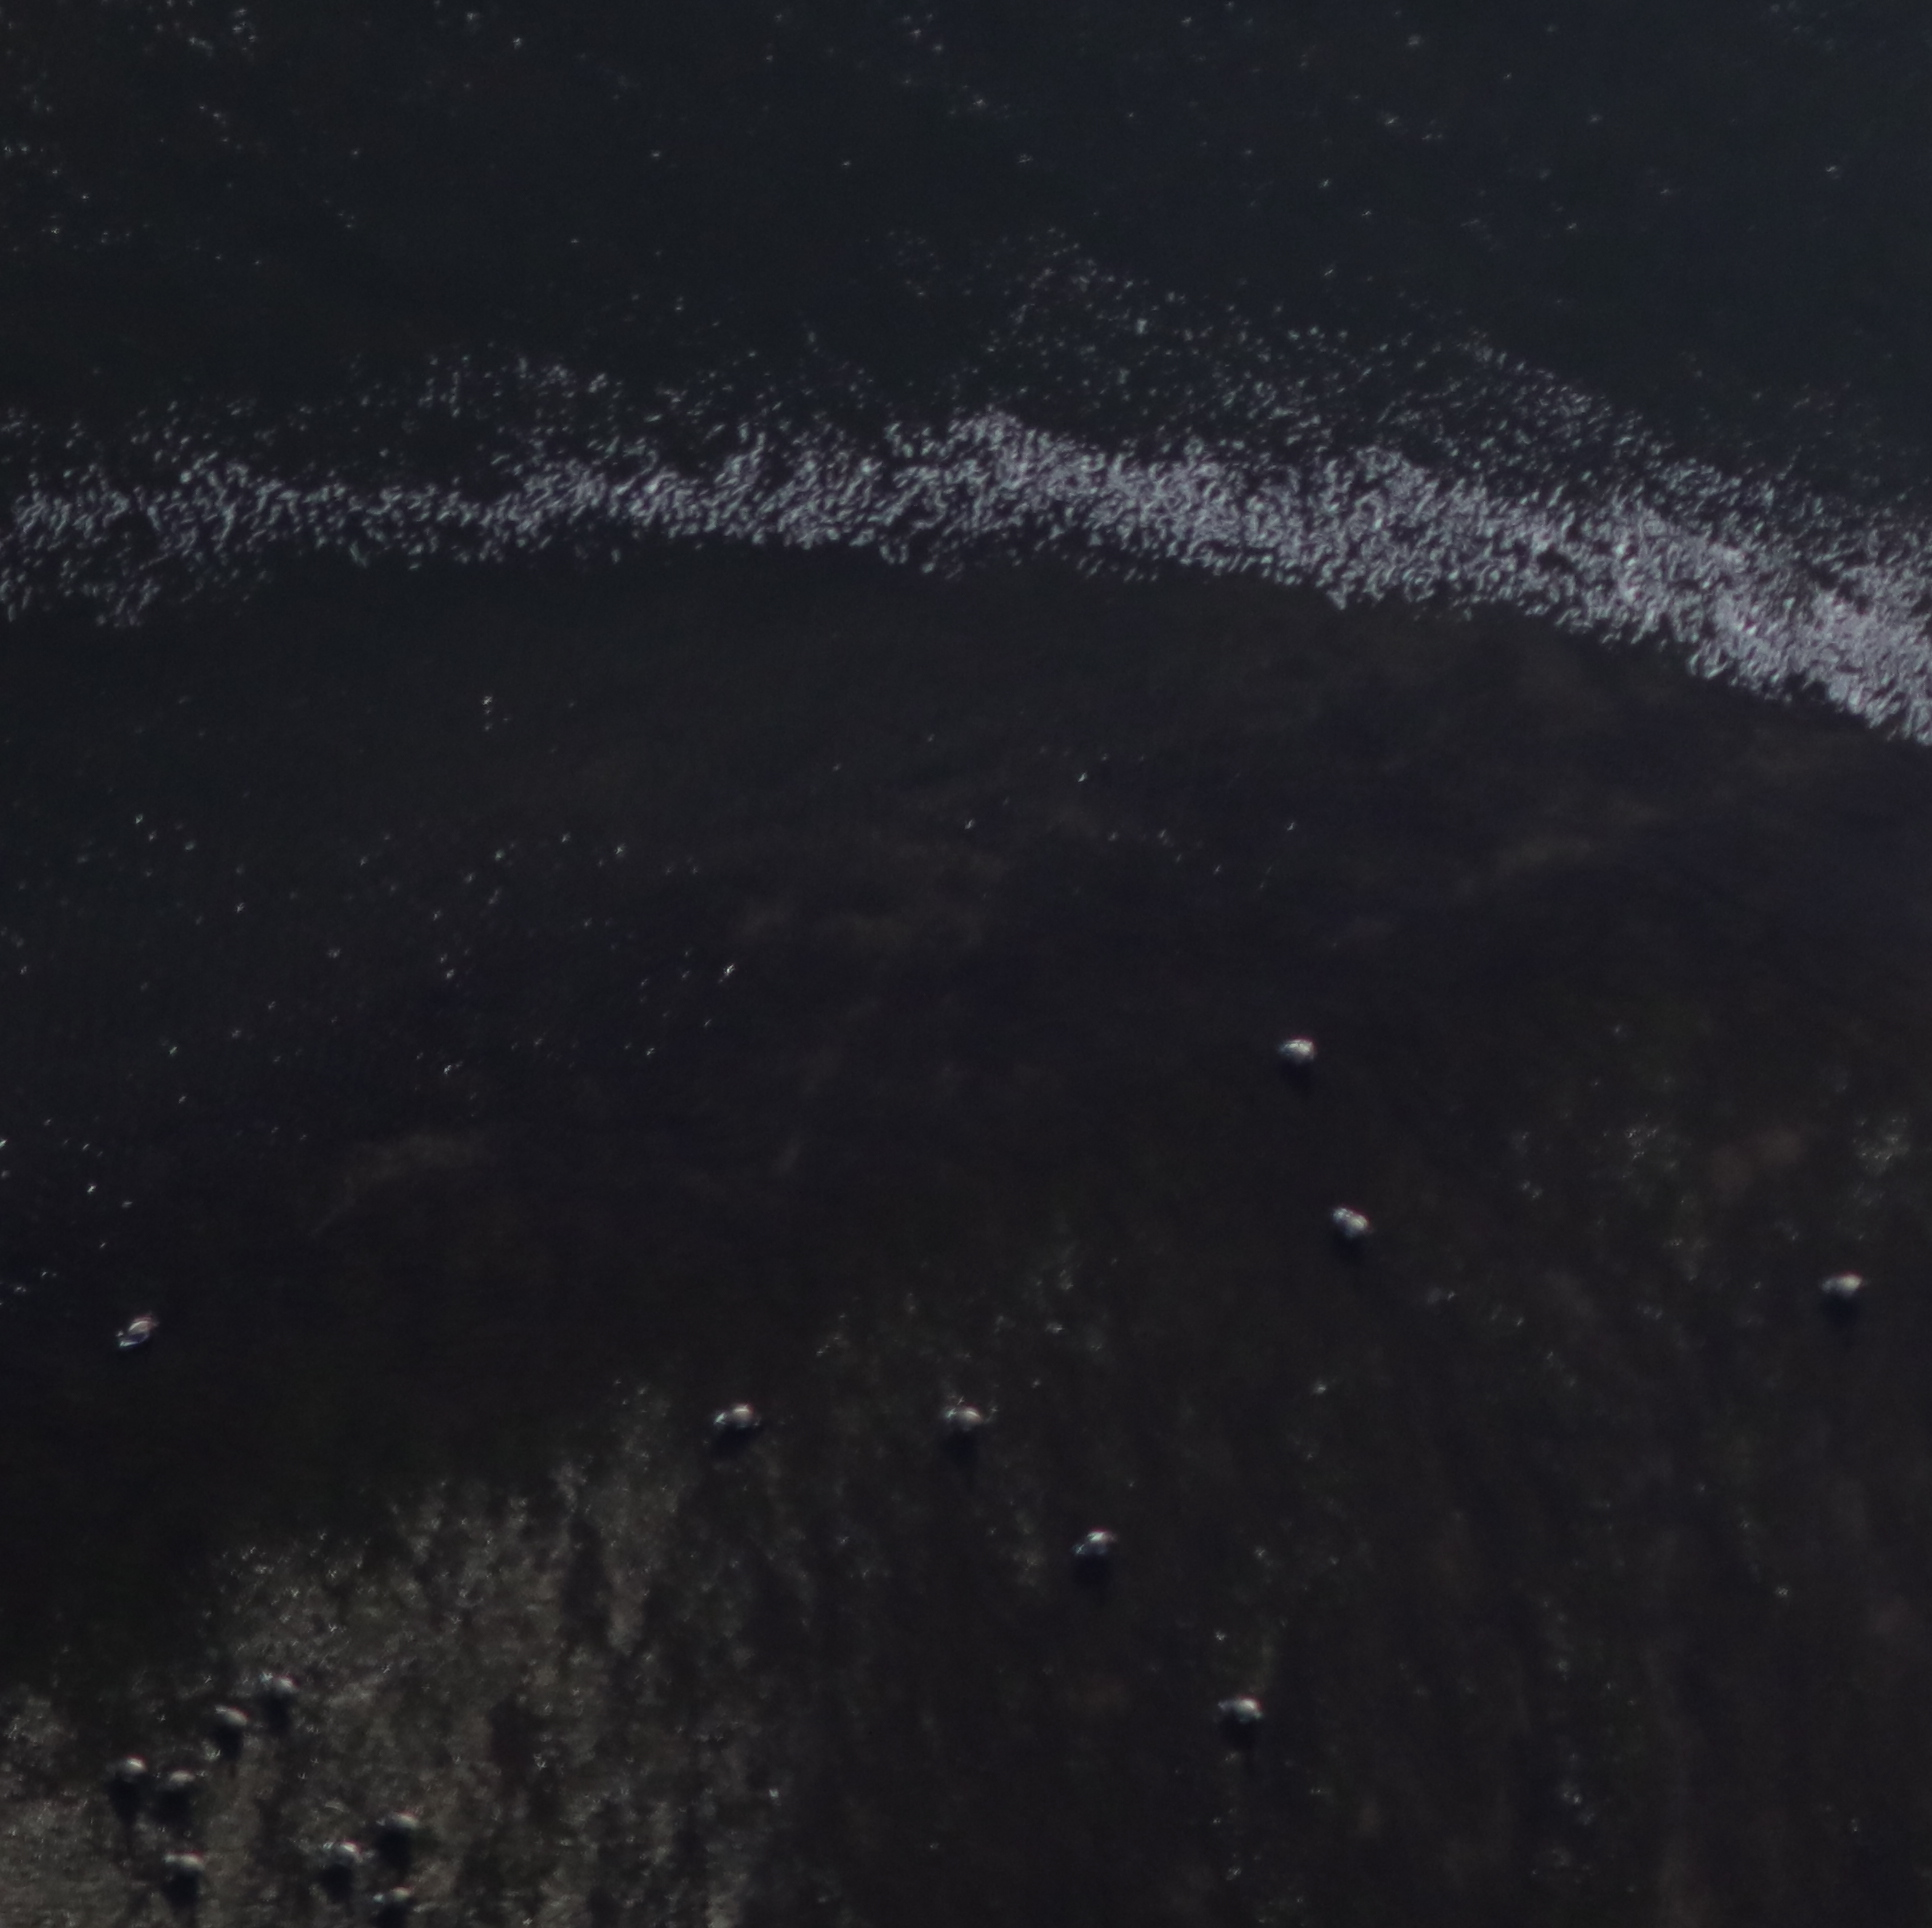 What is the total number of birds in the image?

16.